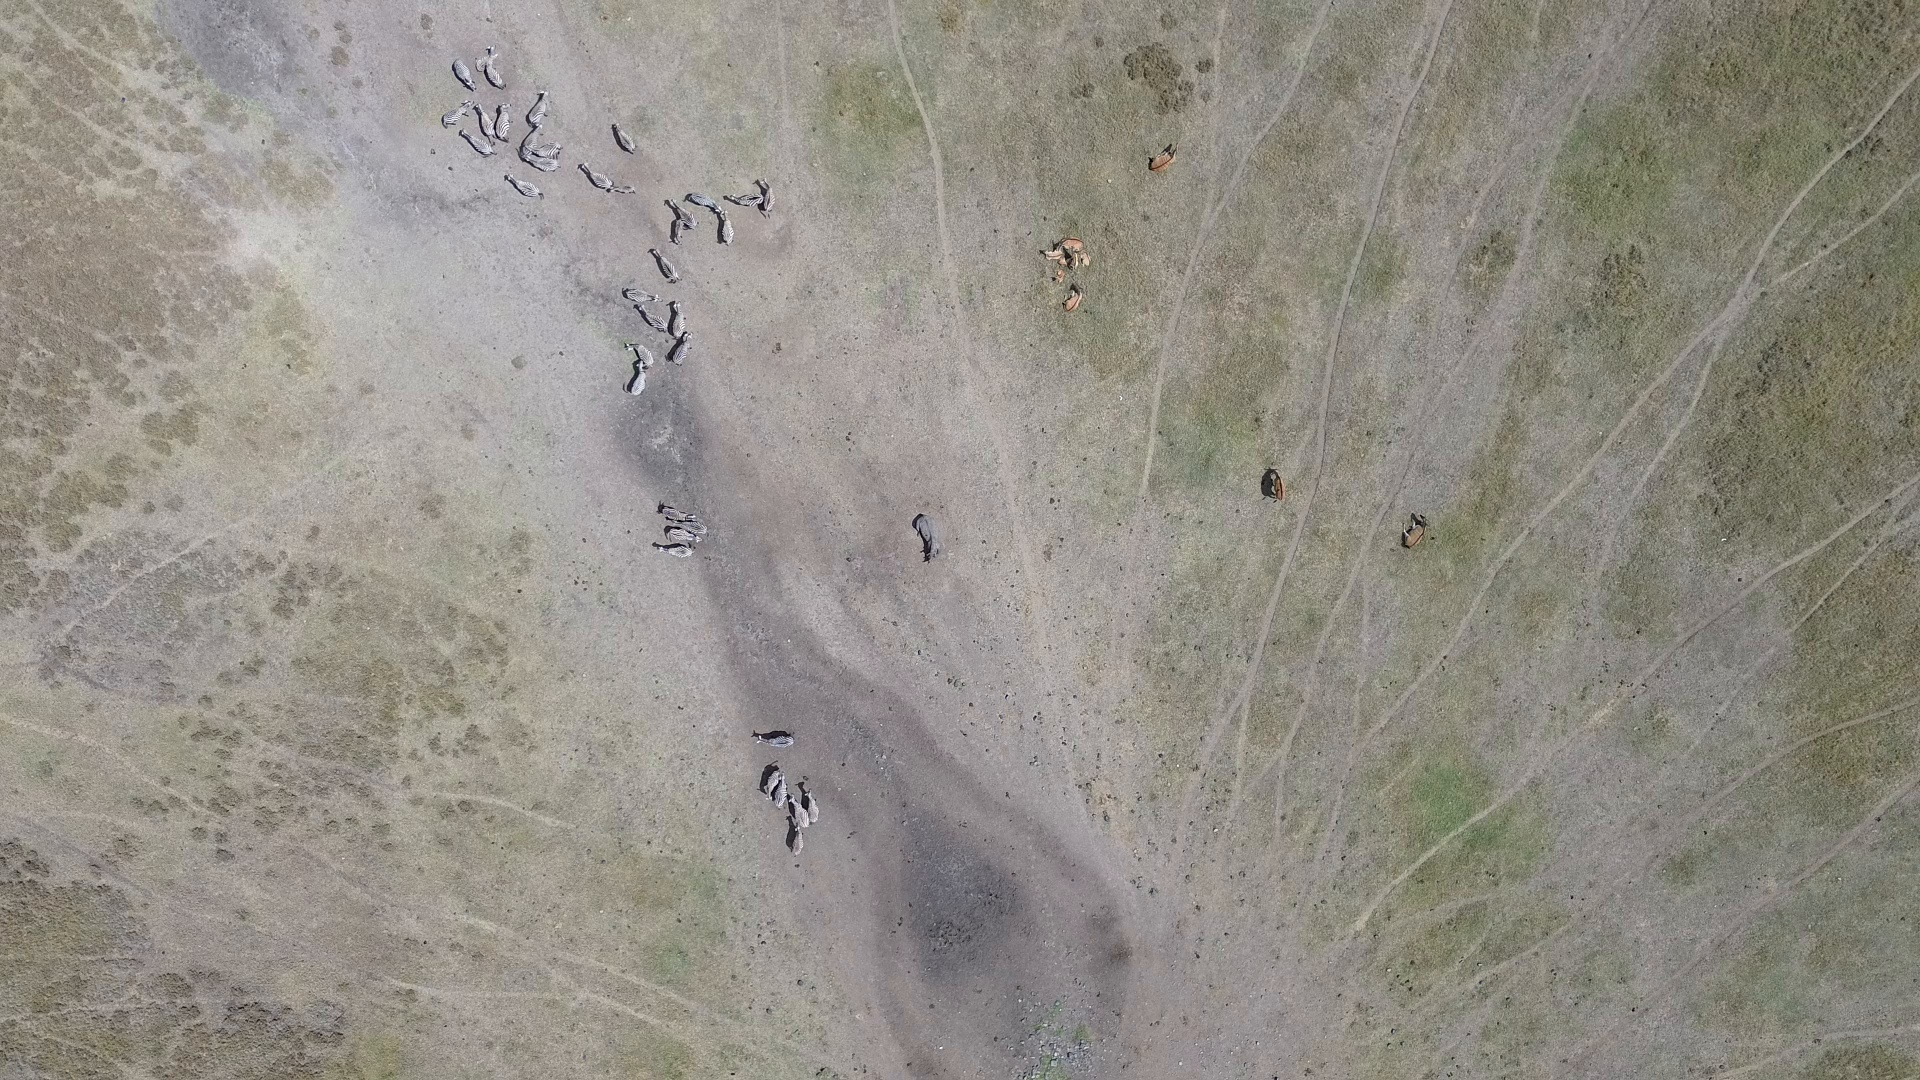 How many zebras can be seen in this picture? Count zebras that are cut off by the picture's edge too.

38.